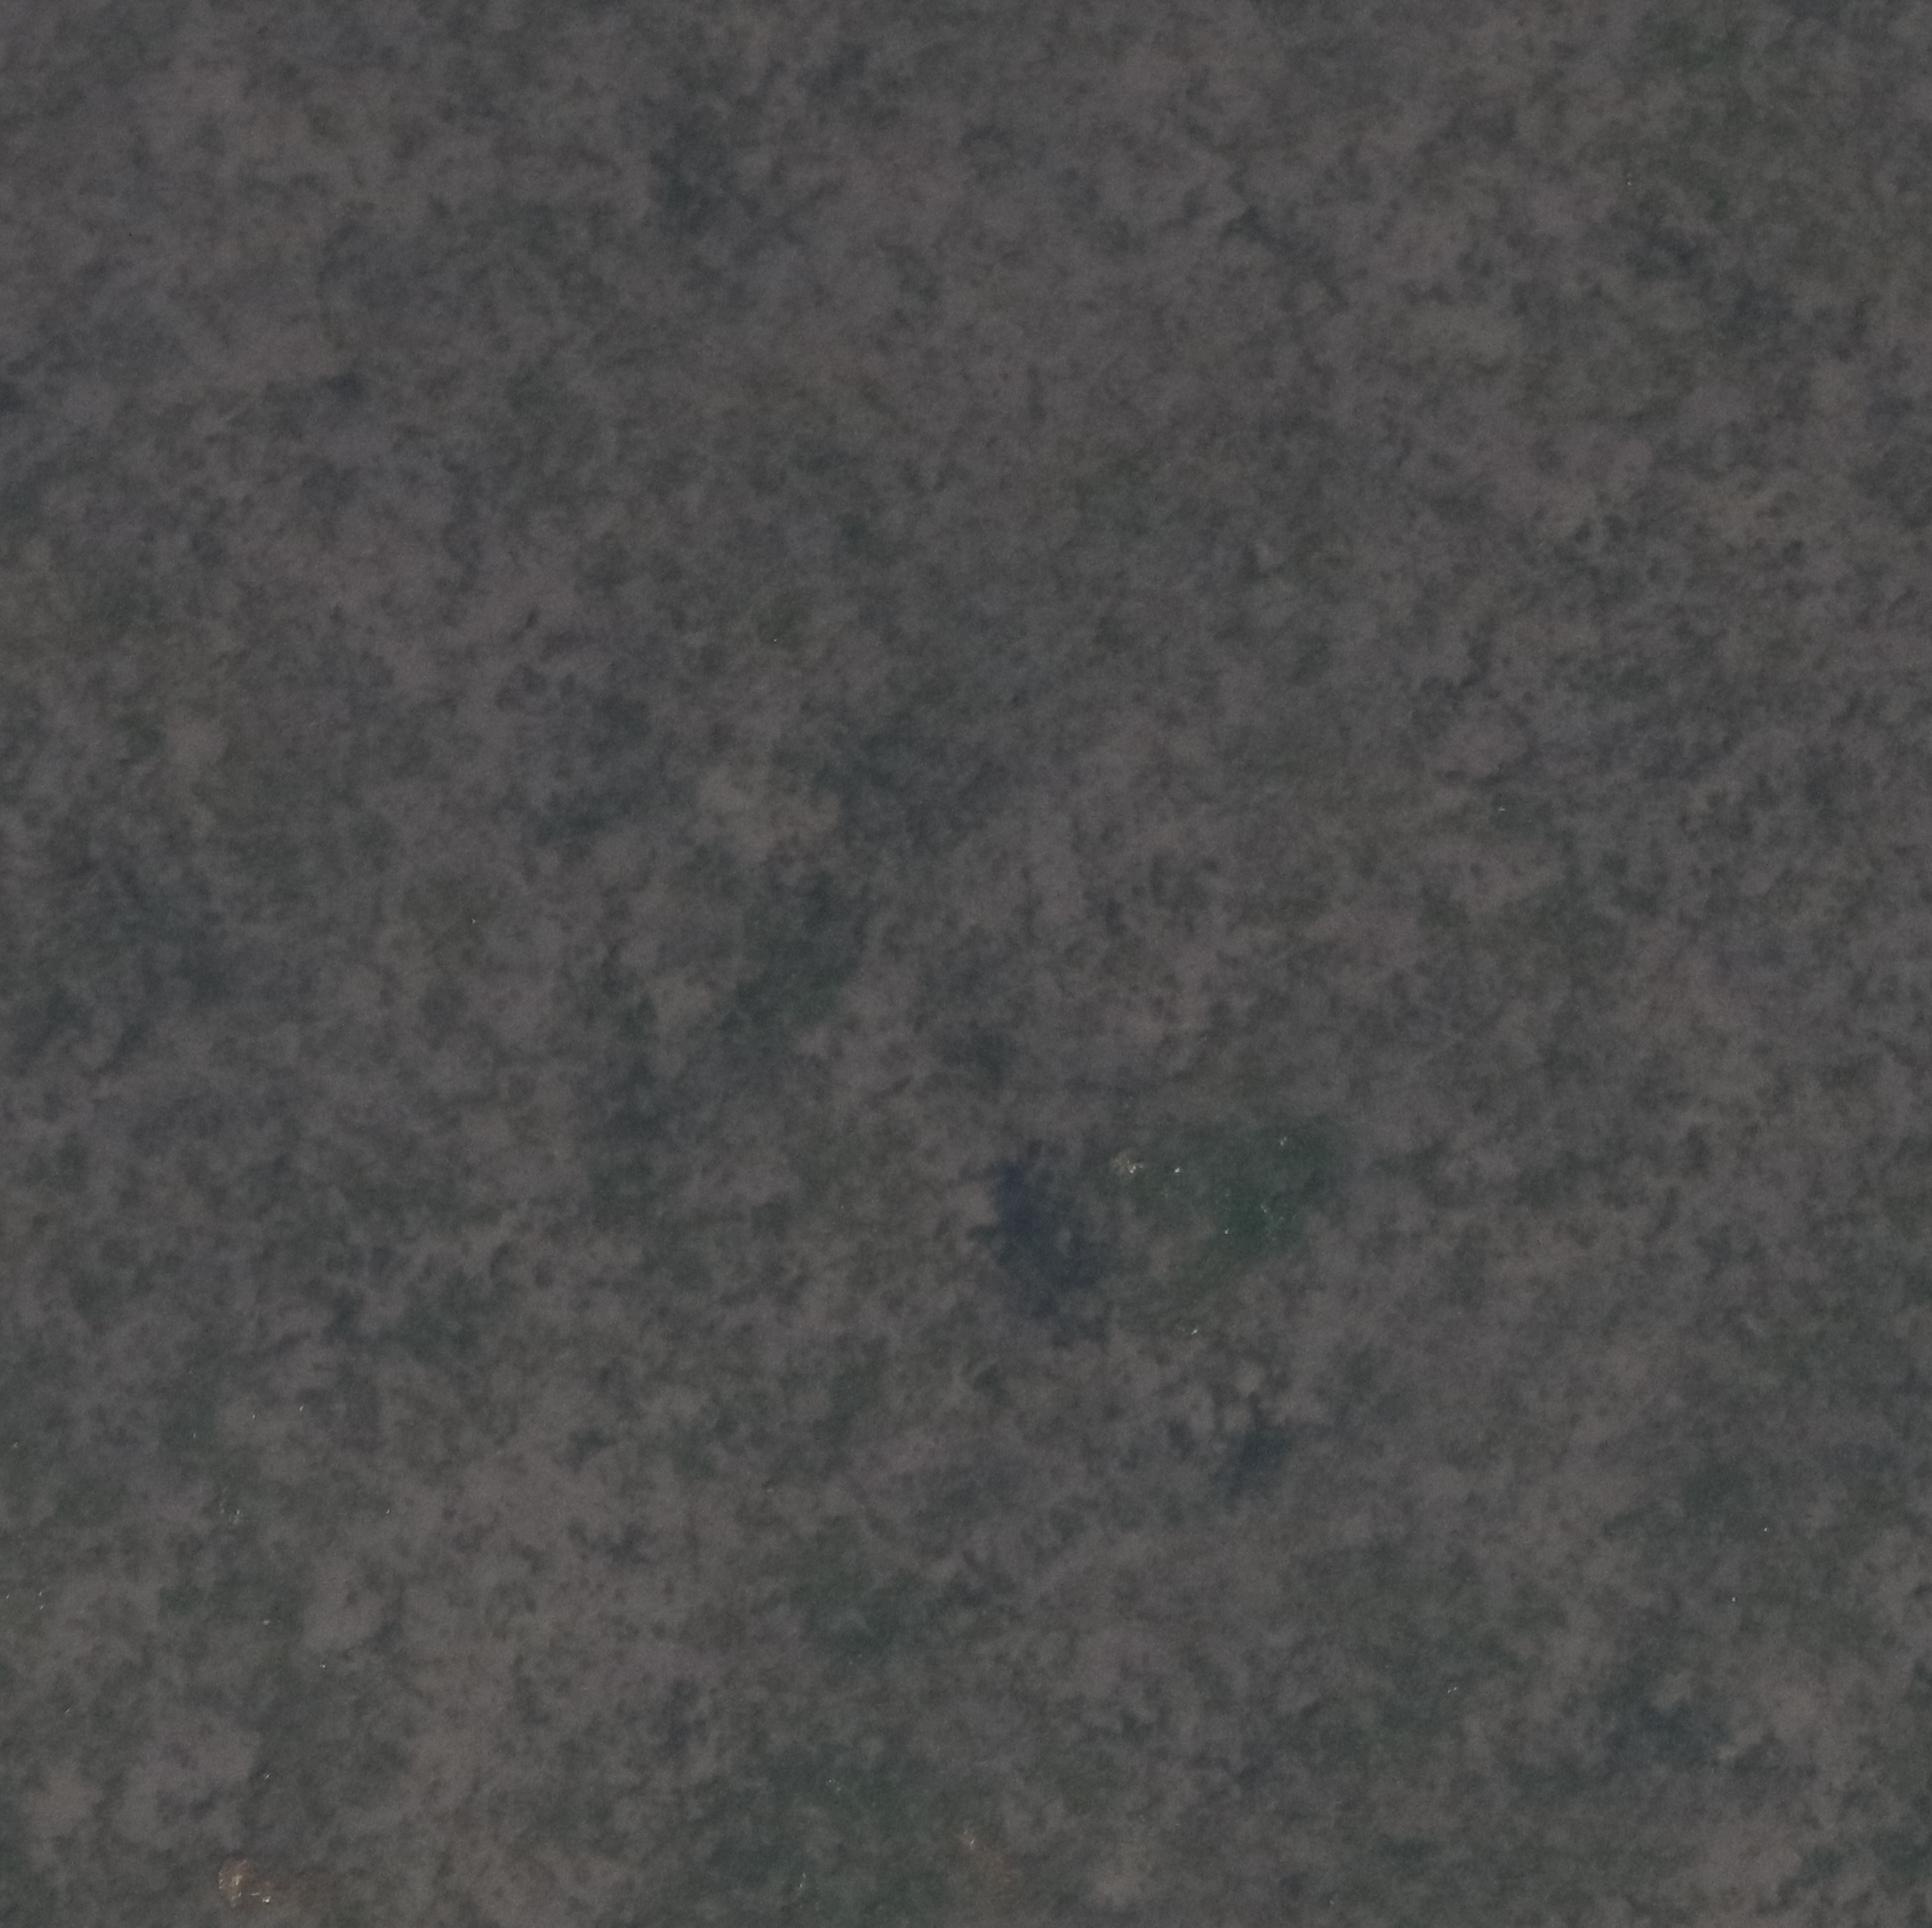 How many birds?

0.